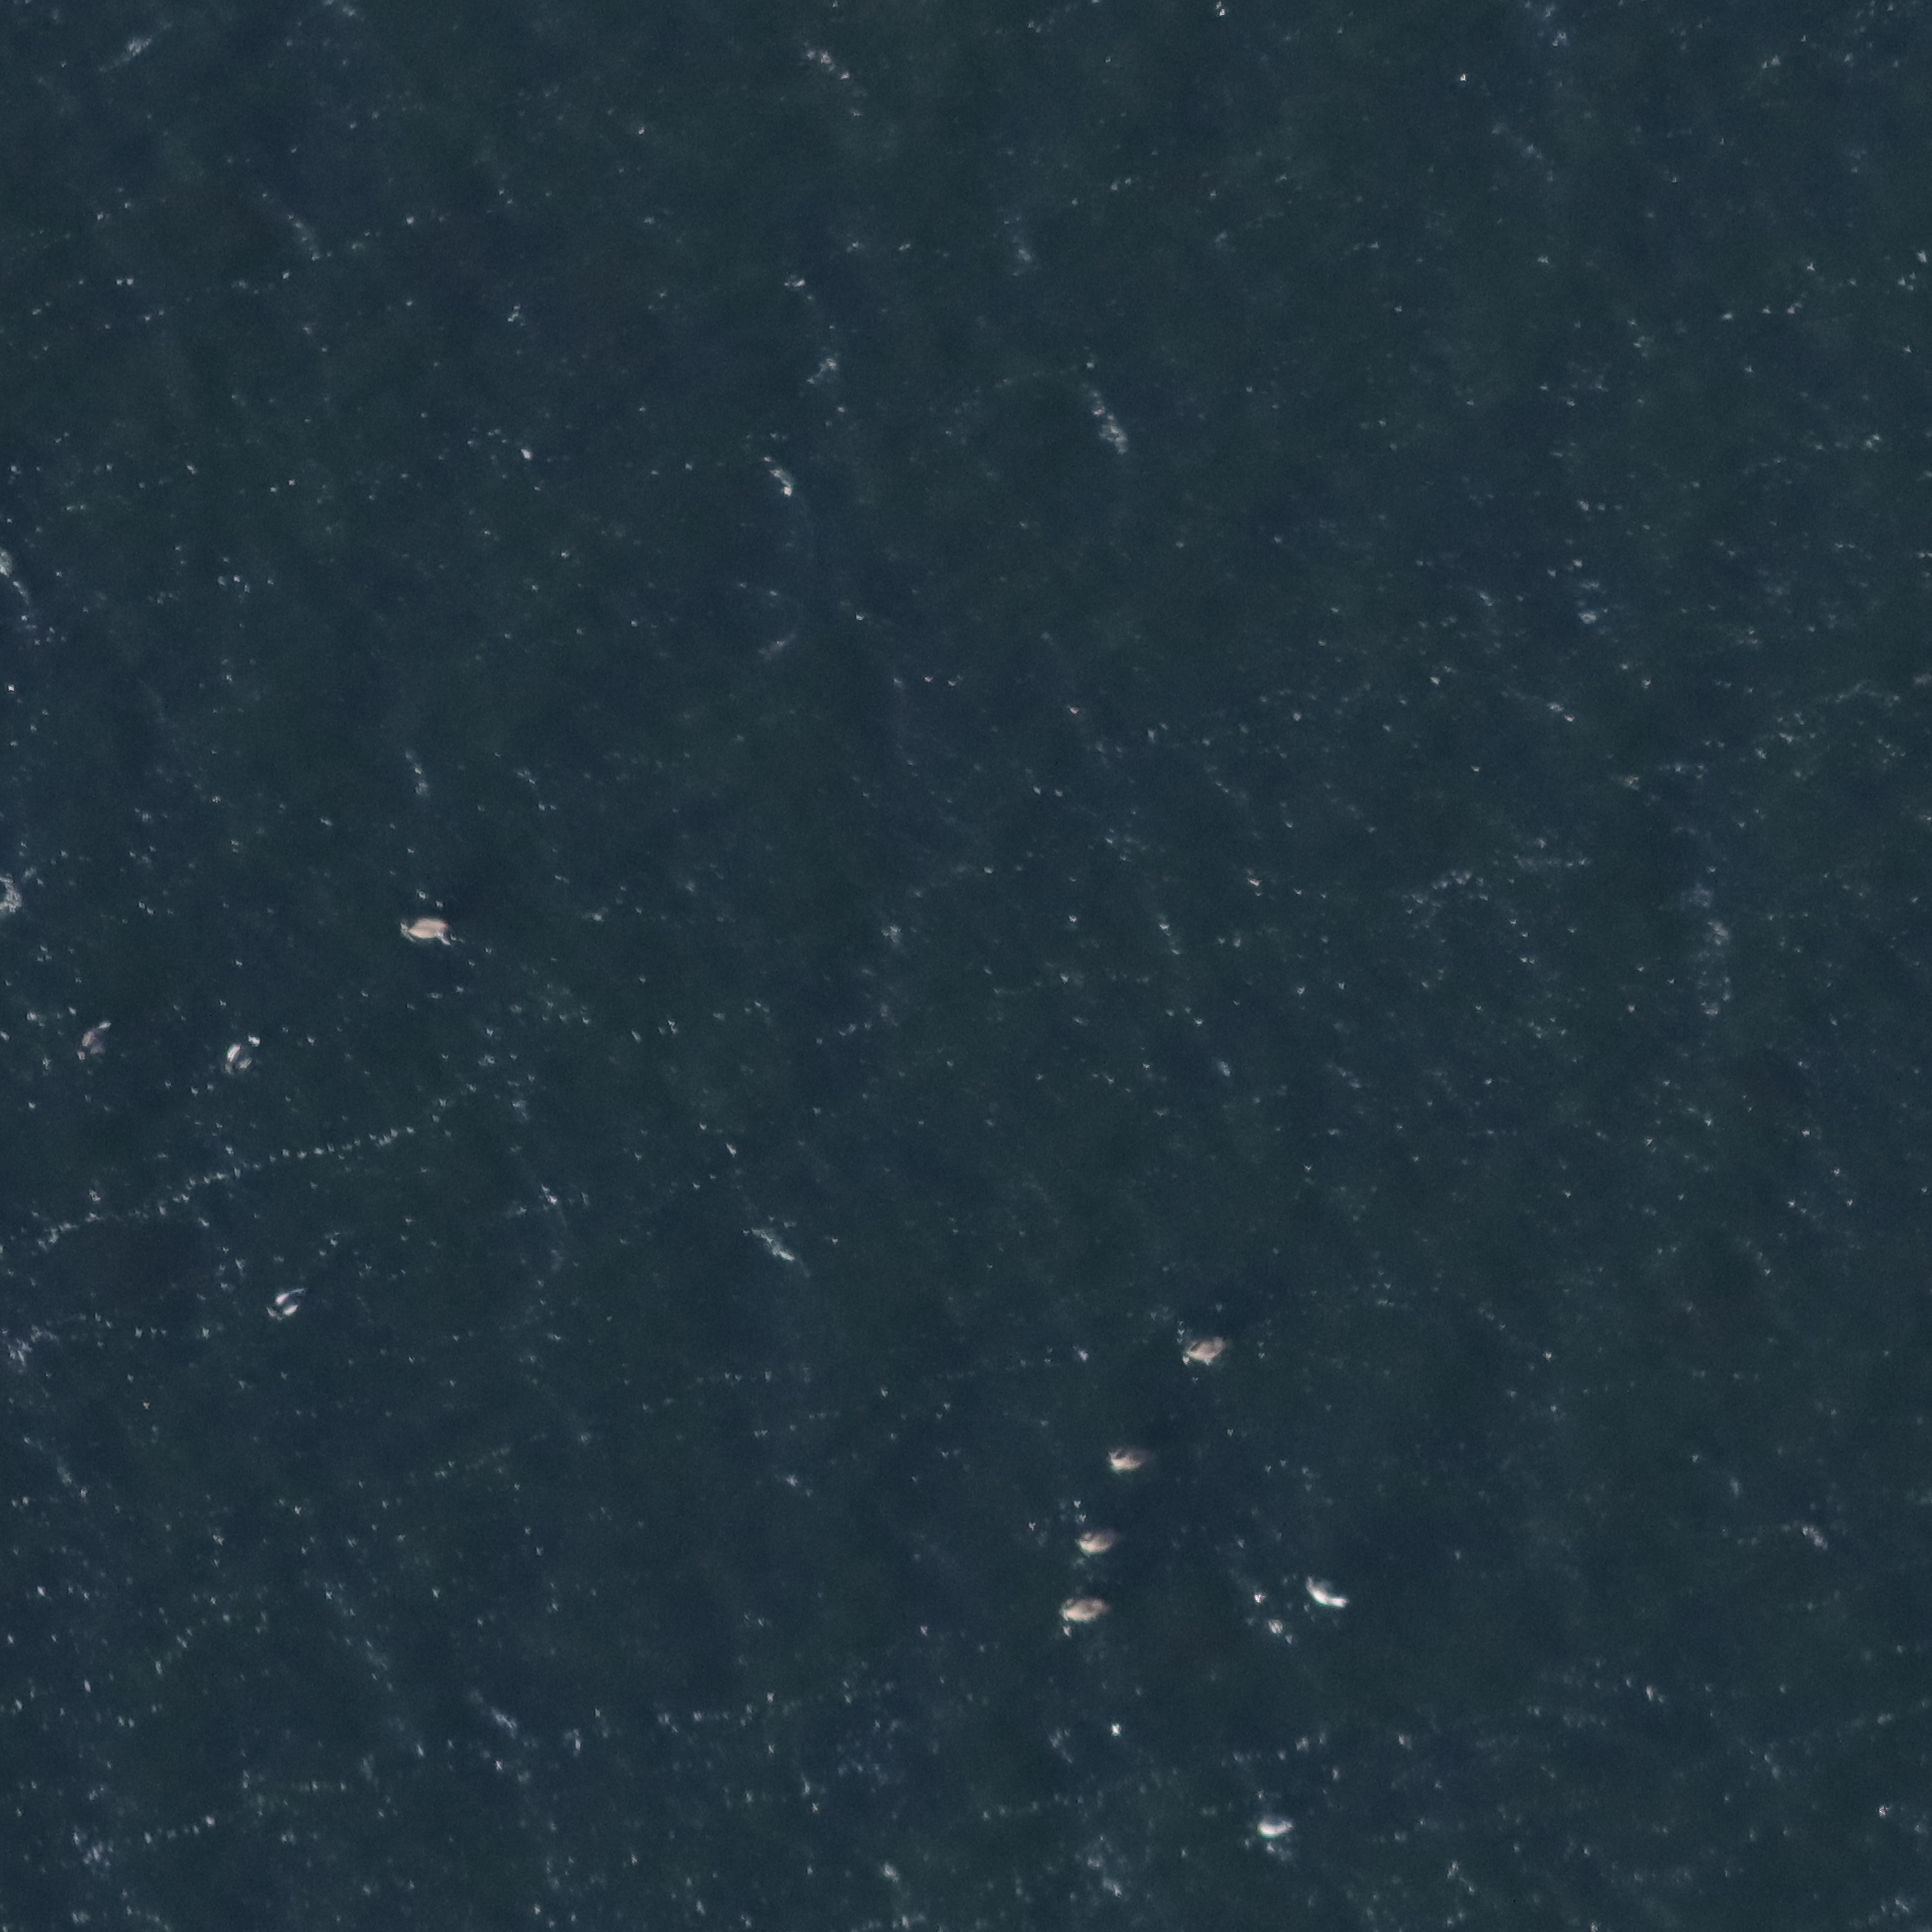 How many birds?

10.